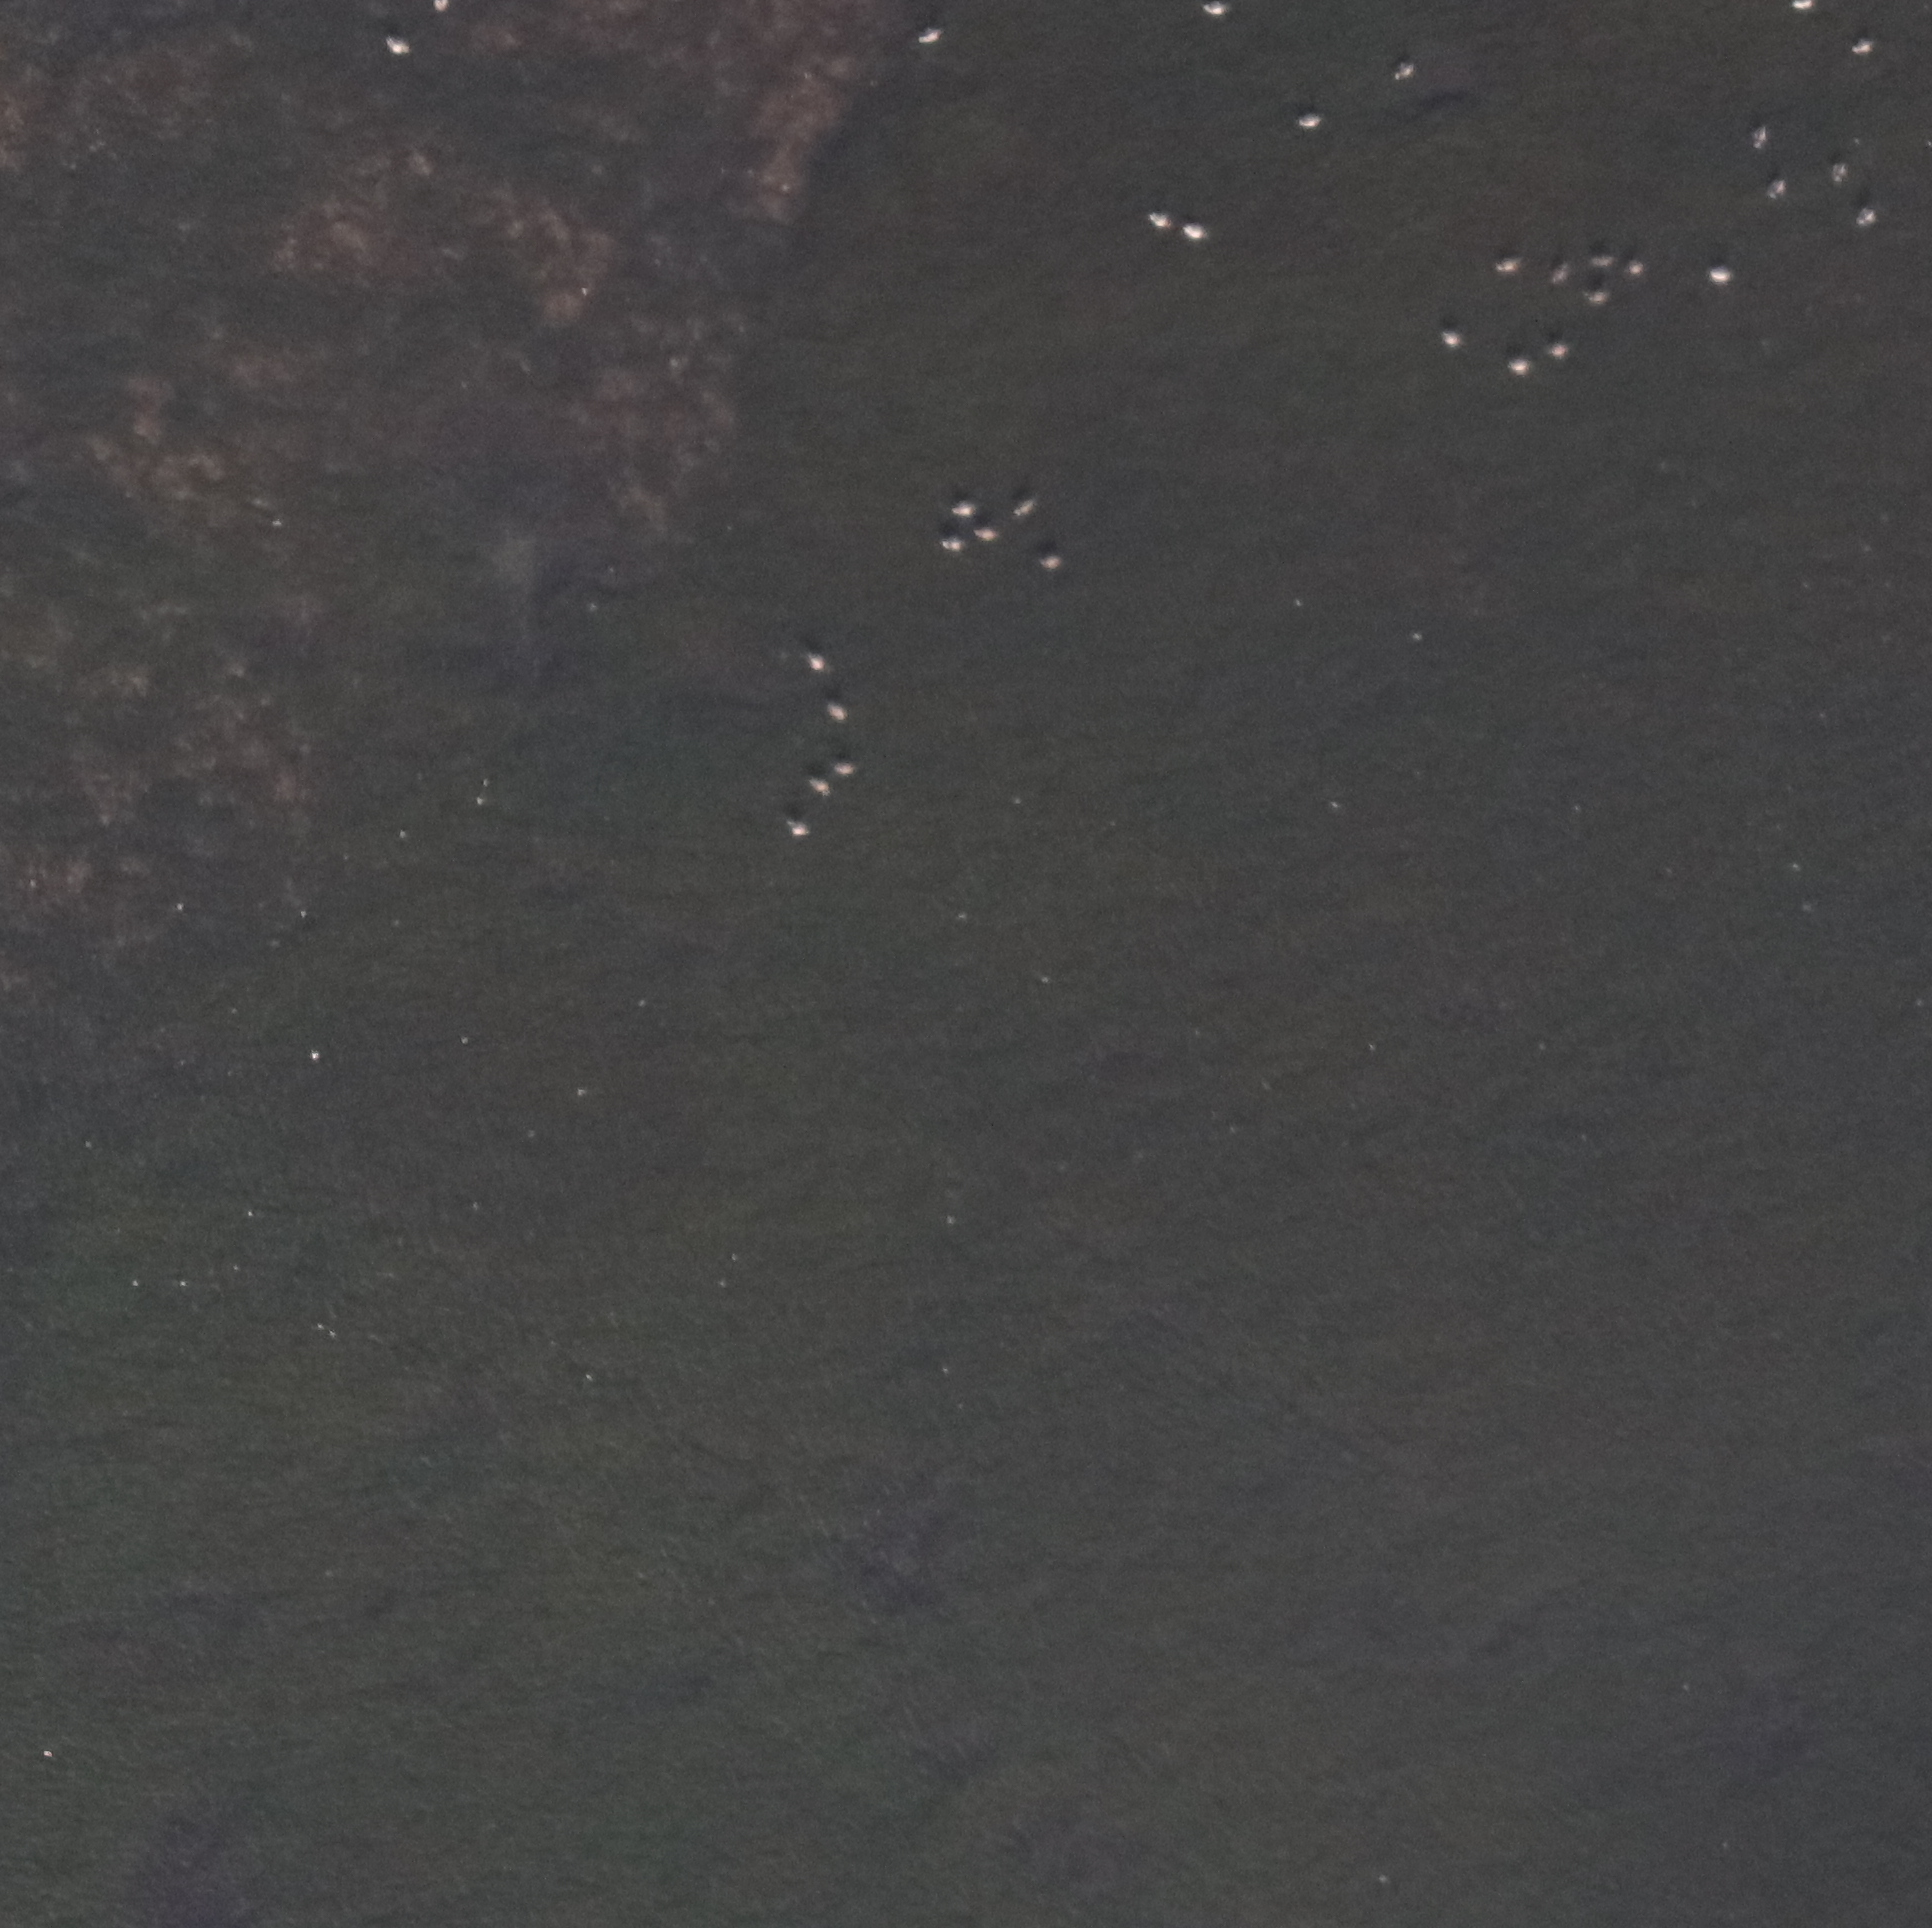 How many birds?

30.